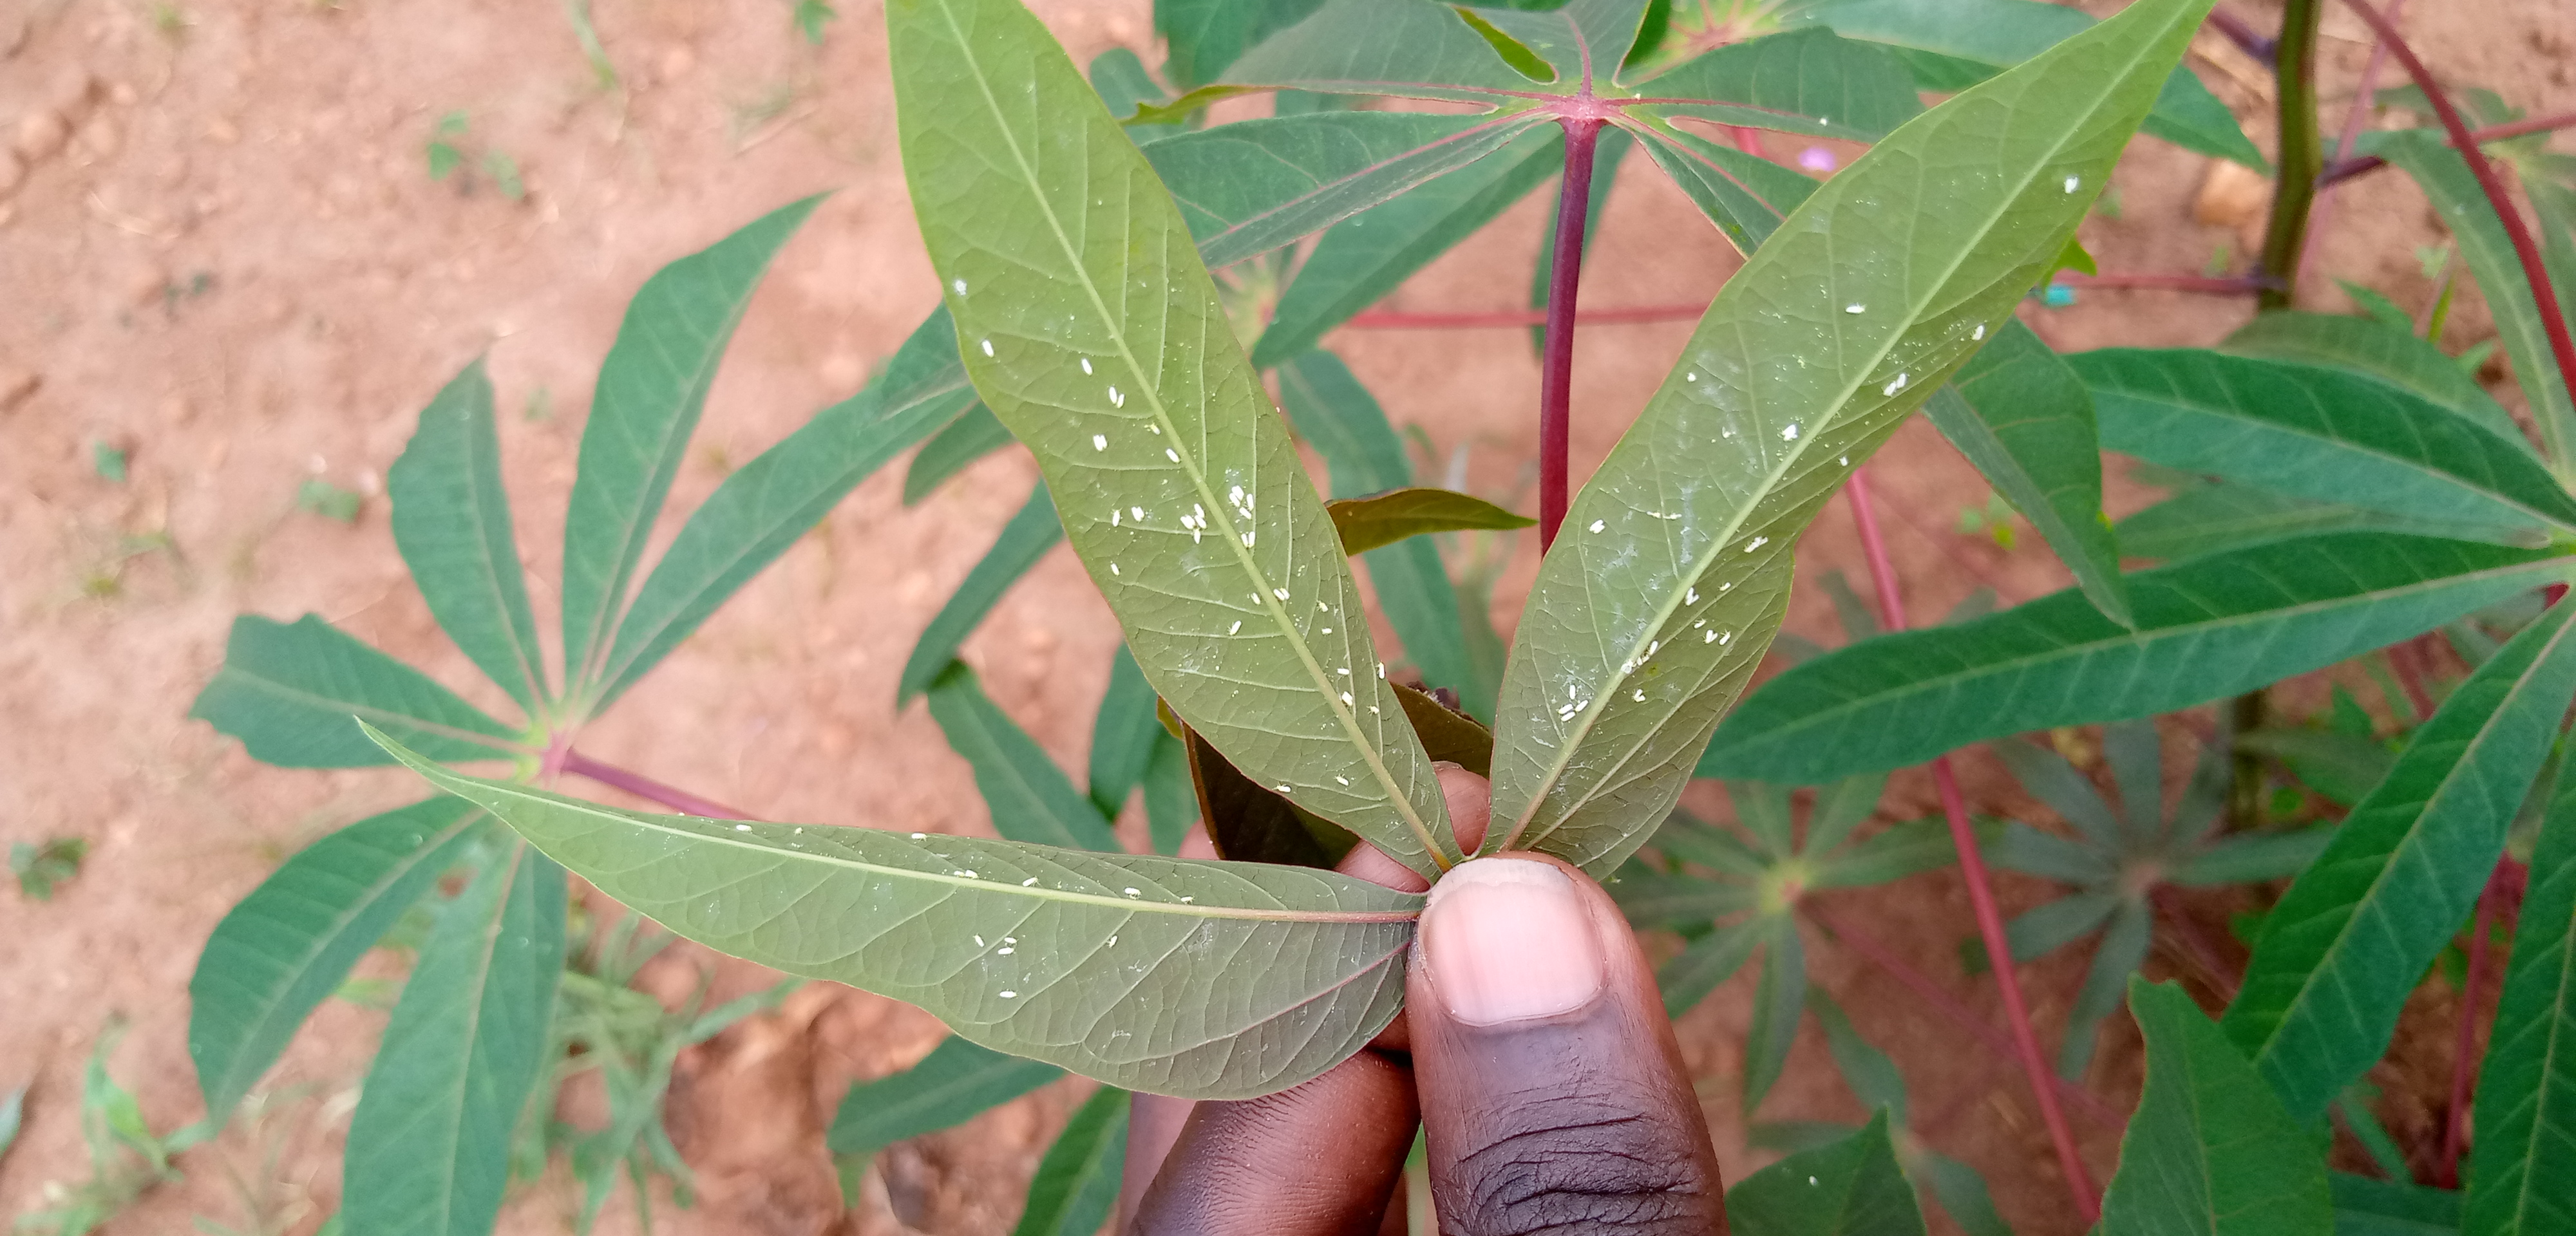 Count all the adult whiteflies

50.